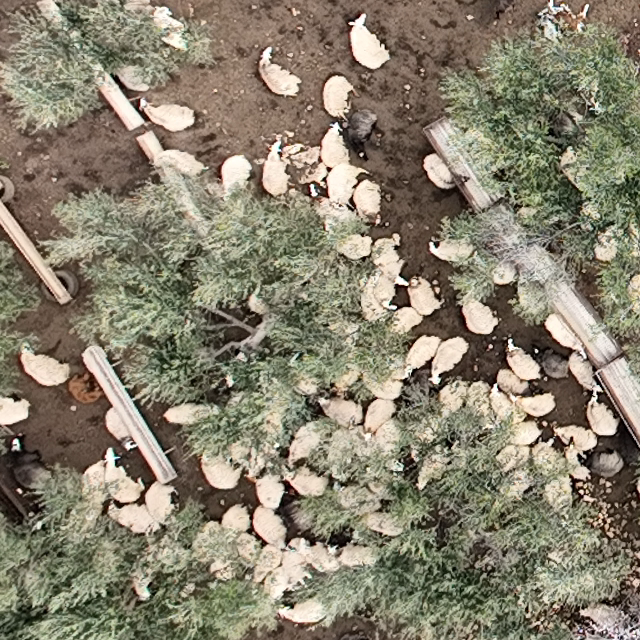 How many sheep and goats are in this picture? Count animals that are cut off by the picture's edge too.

86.